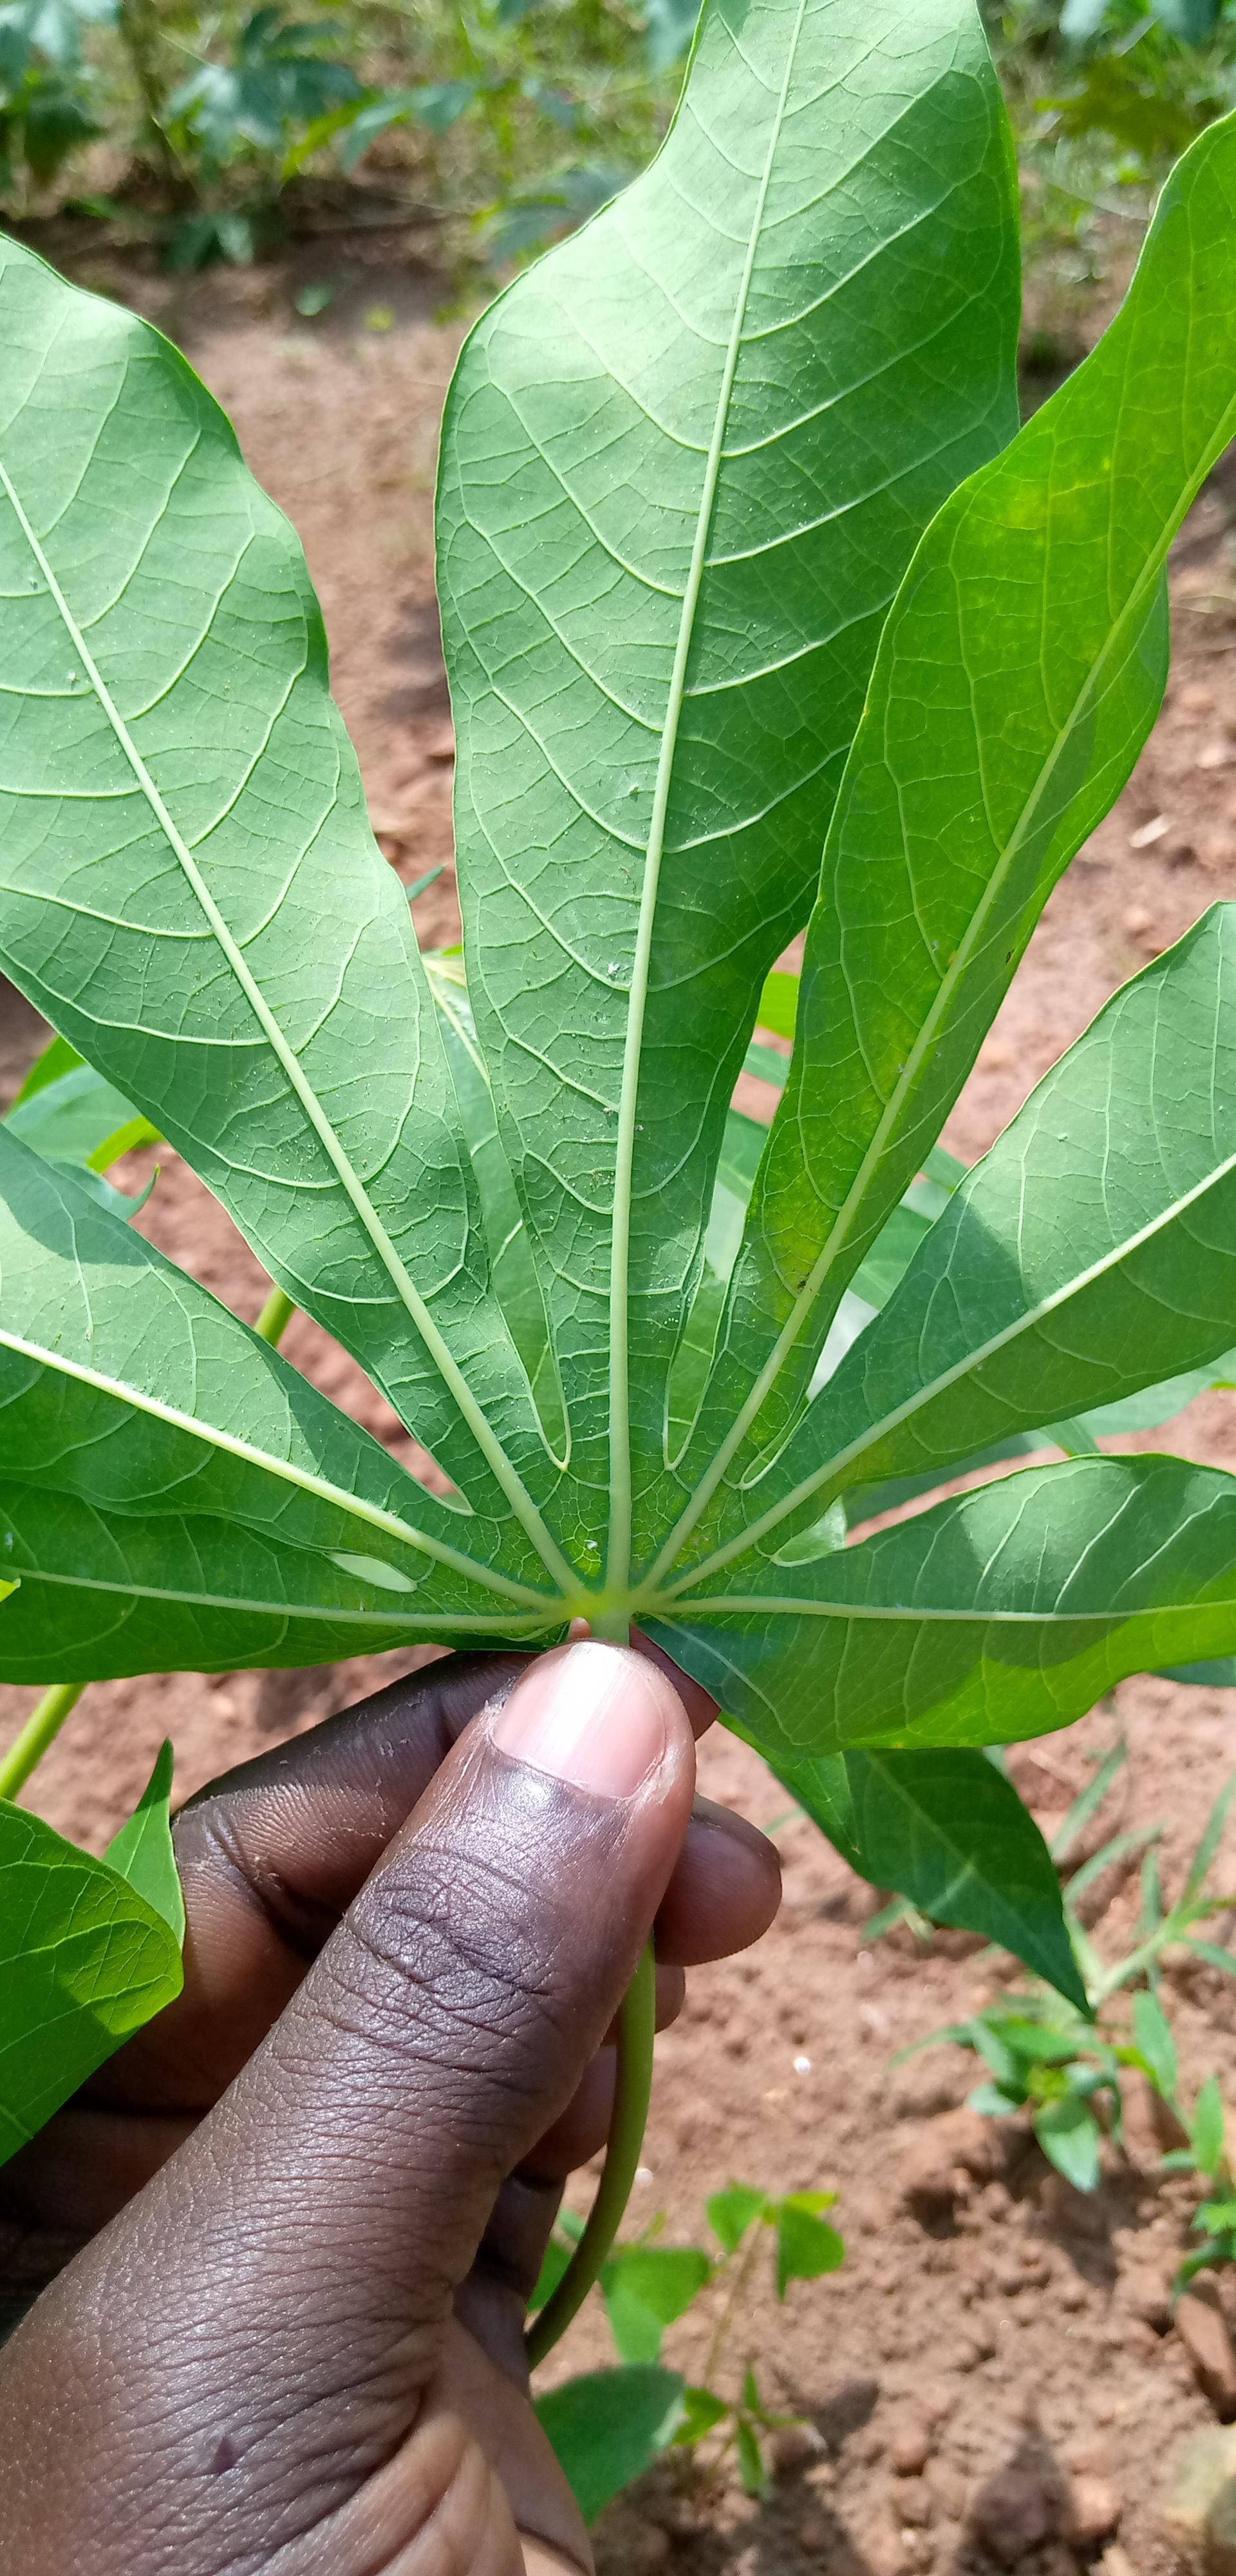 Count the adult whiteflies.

6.